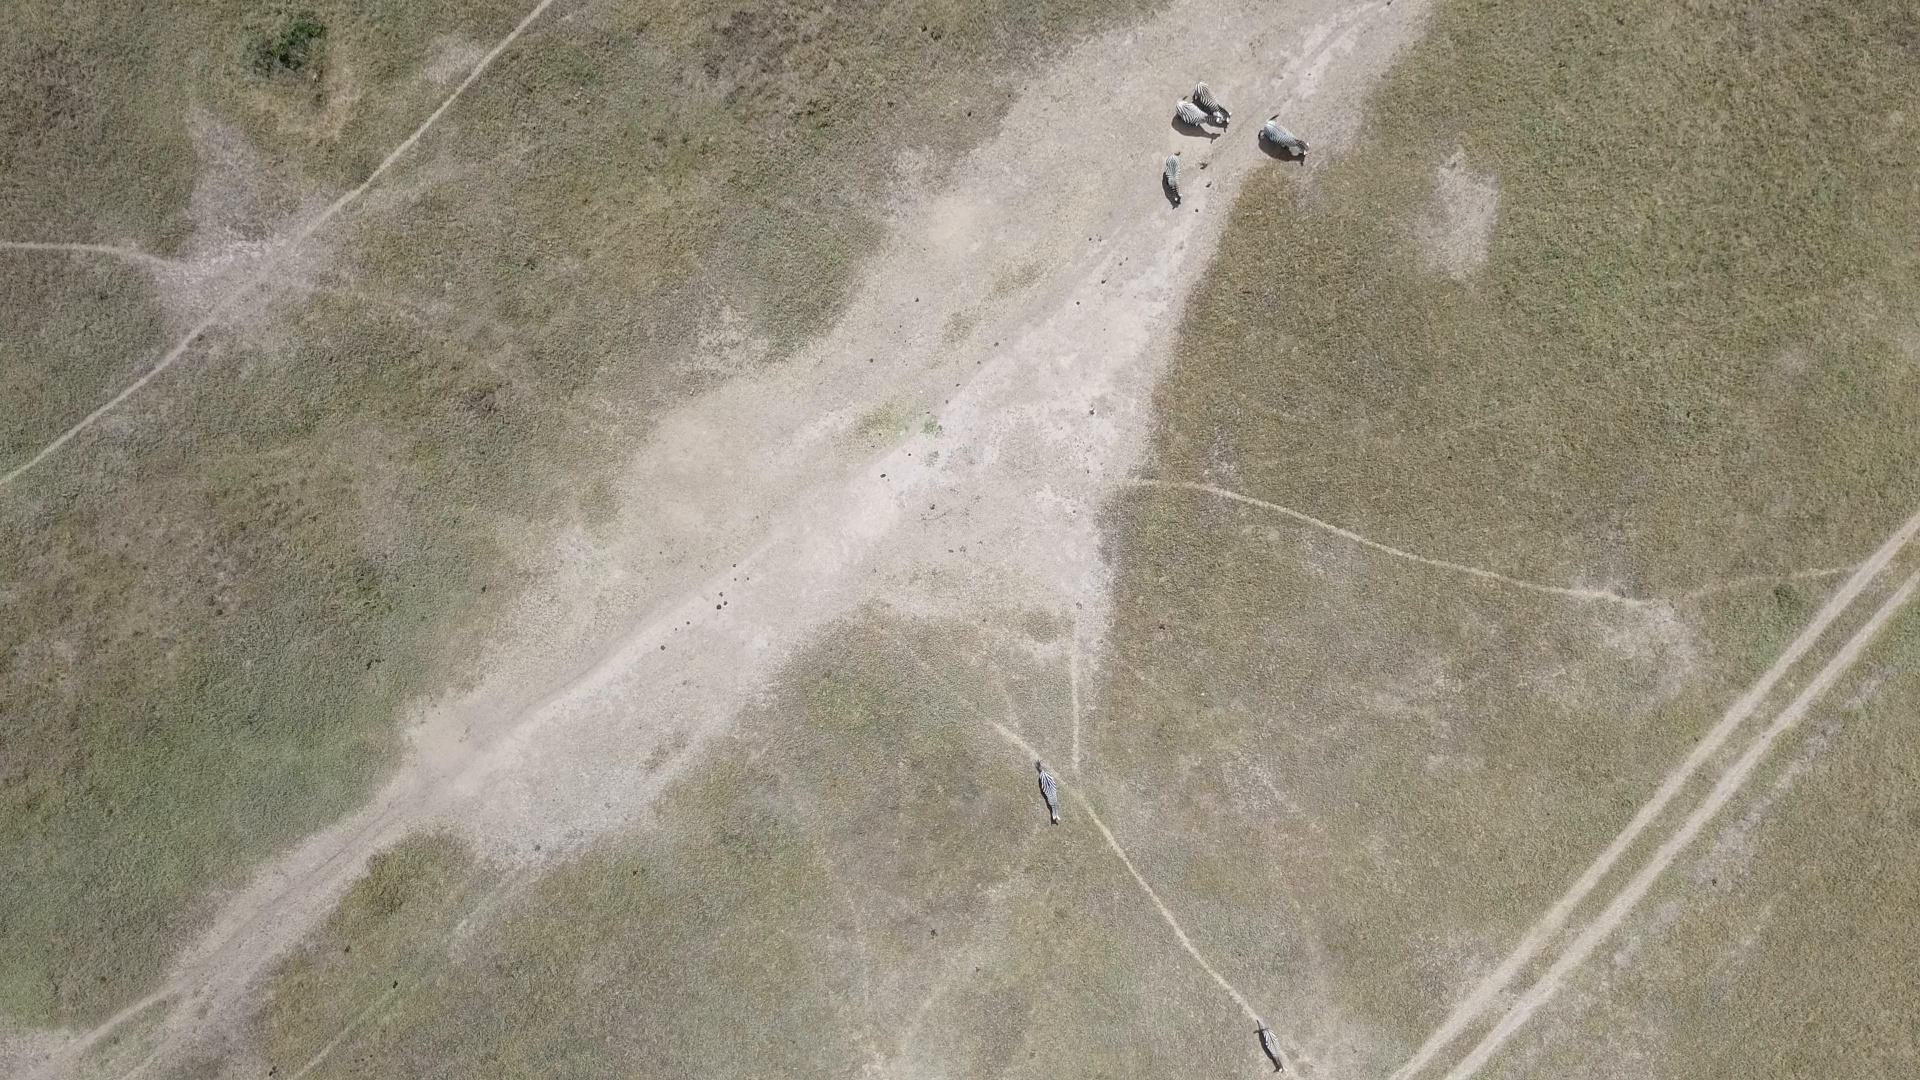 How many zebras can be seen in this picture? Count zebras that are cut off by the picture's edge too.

6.